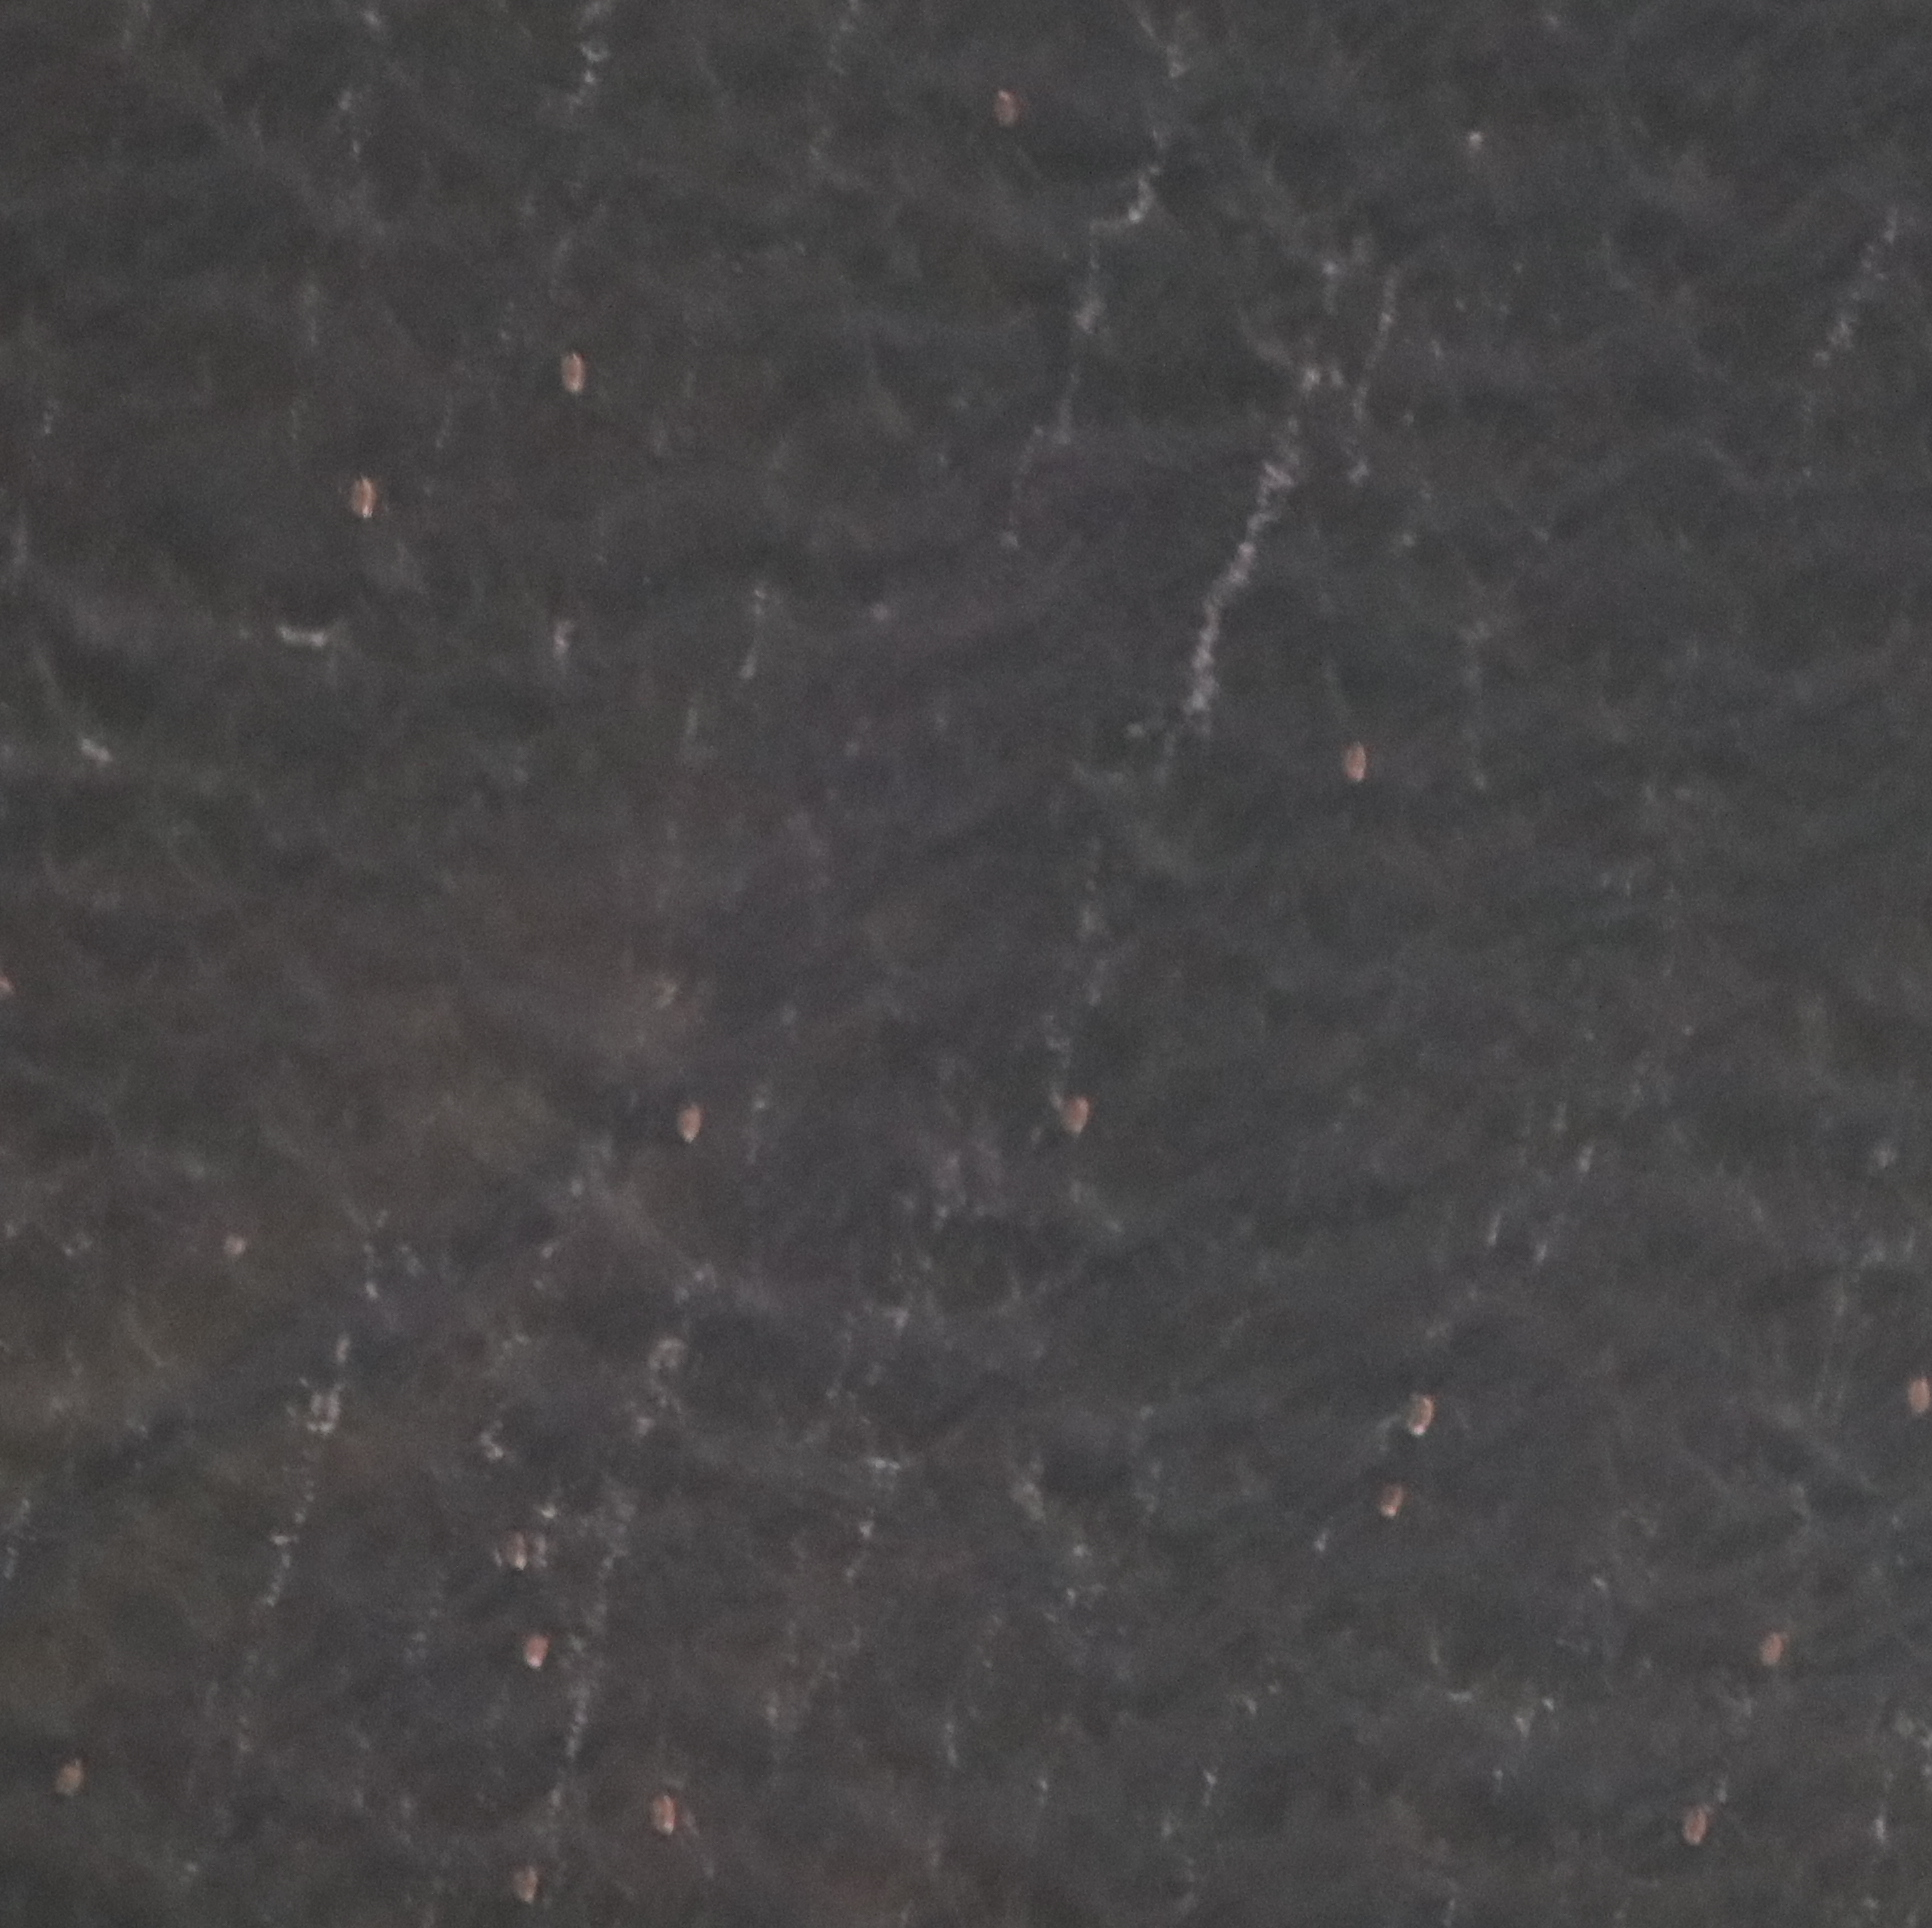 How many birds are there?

16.